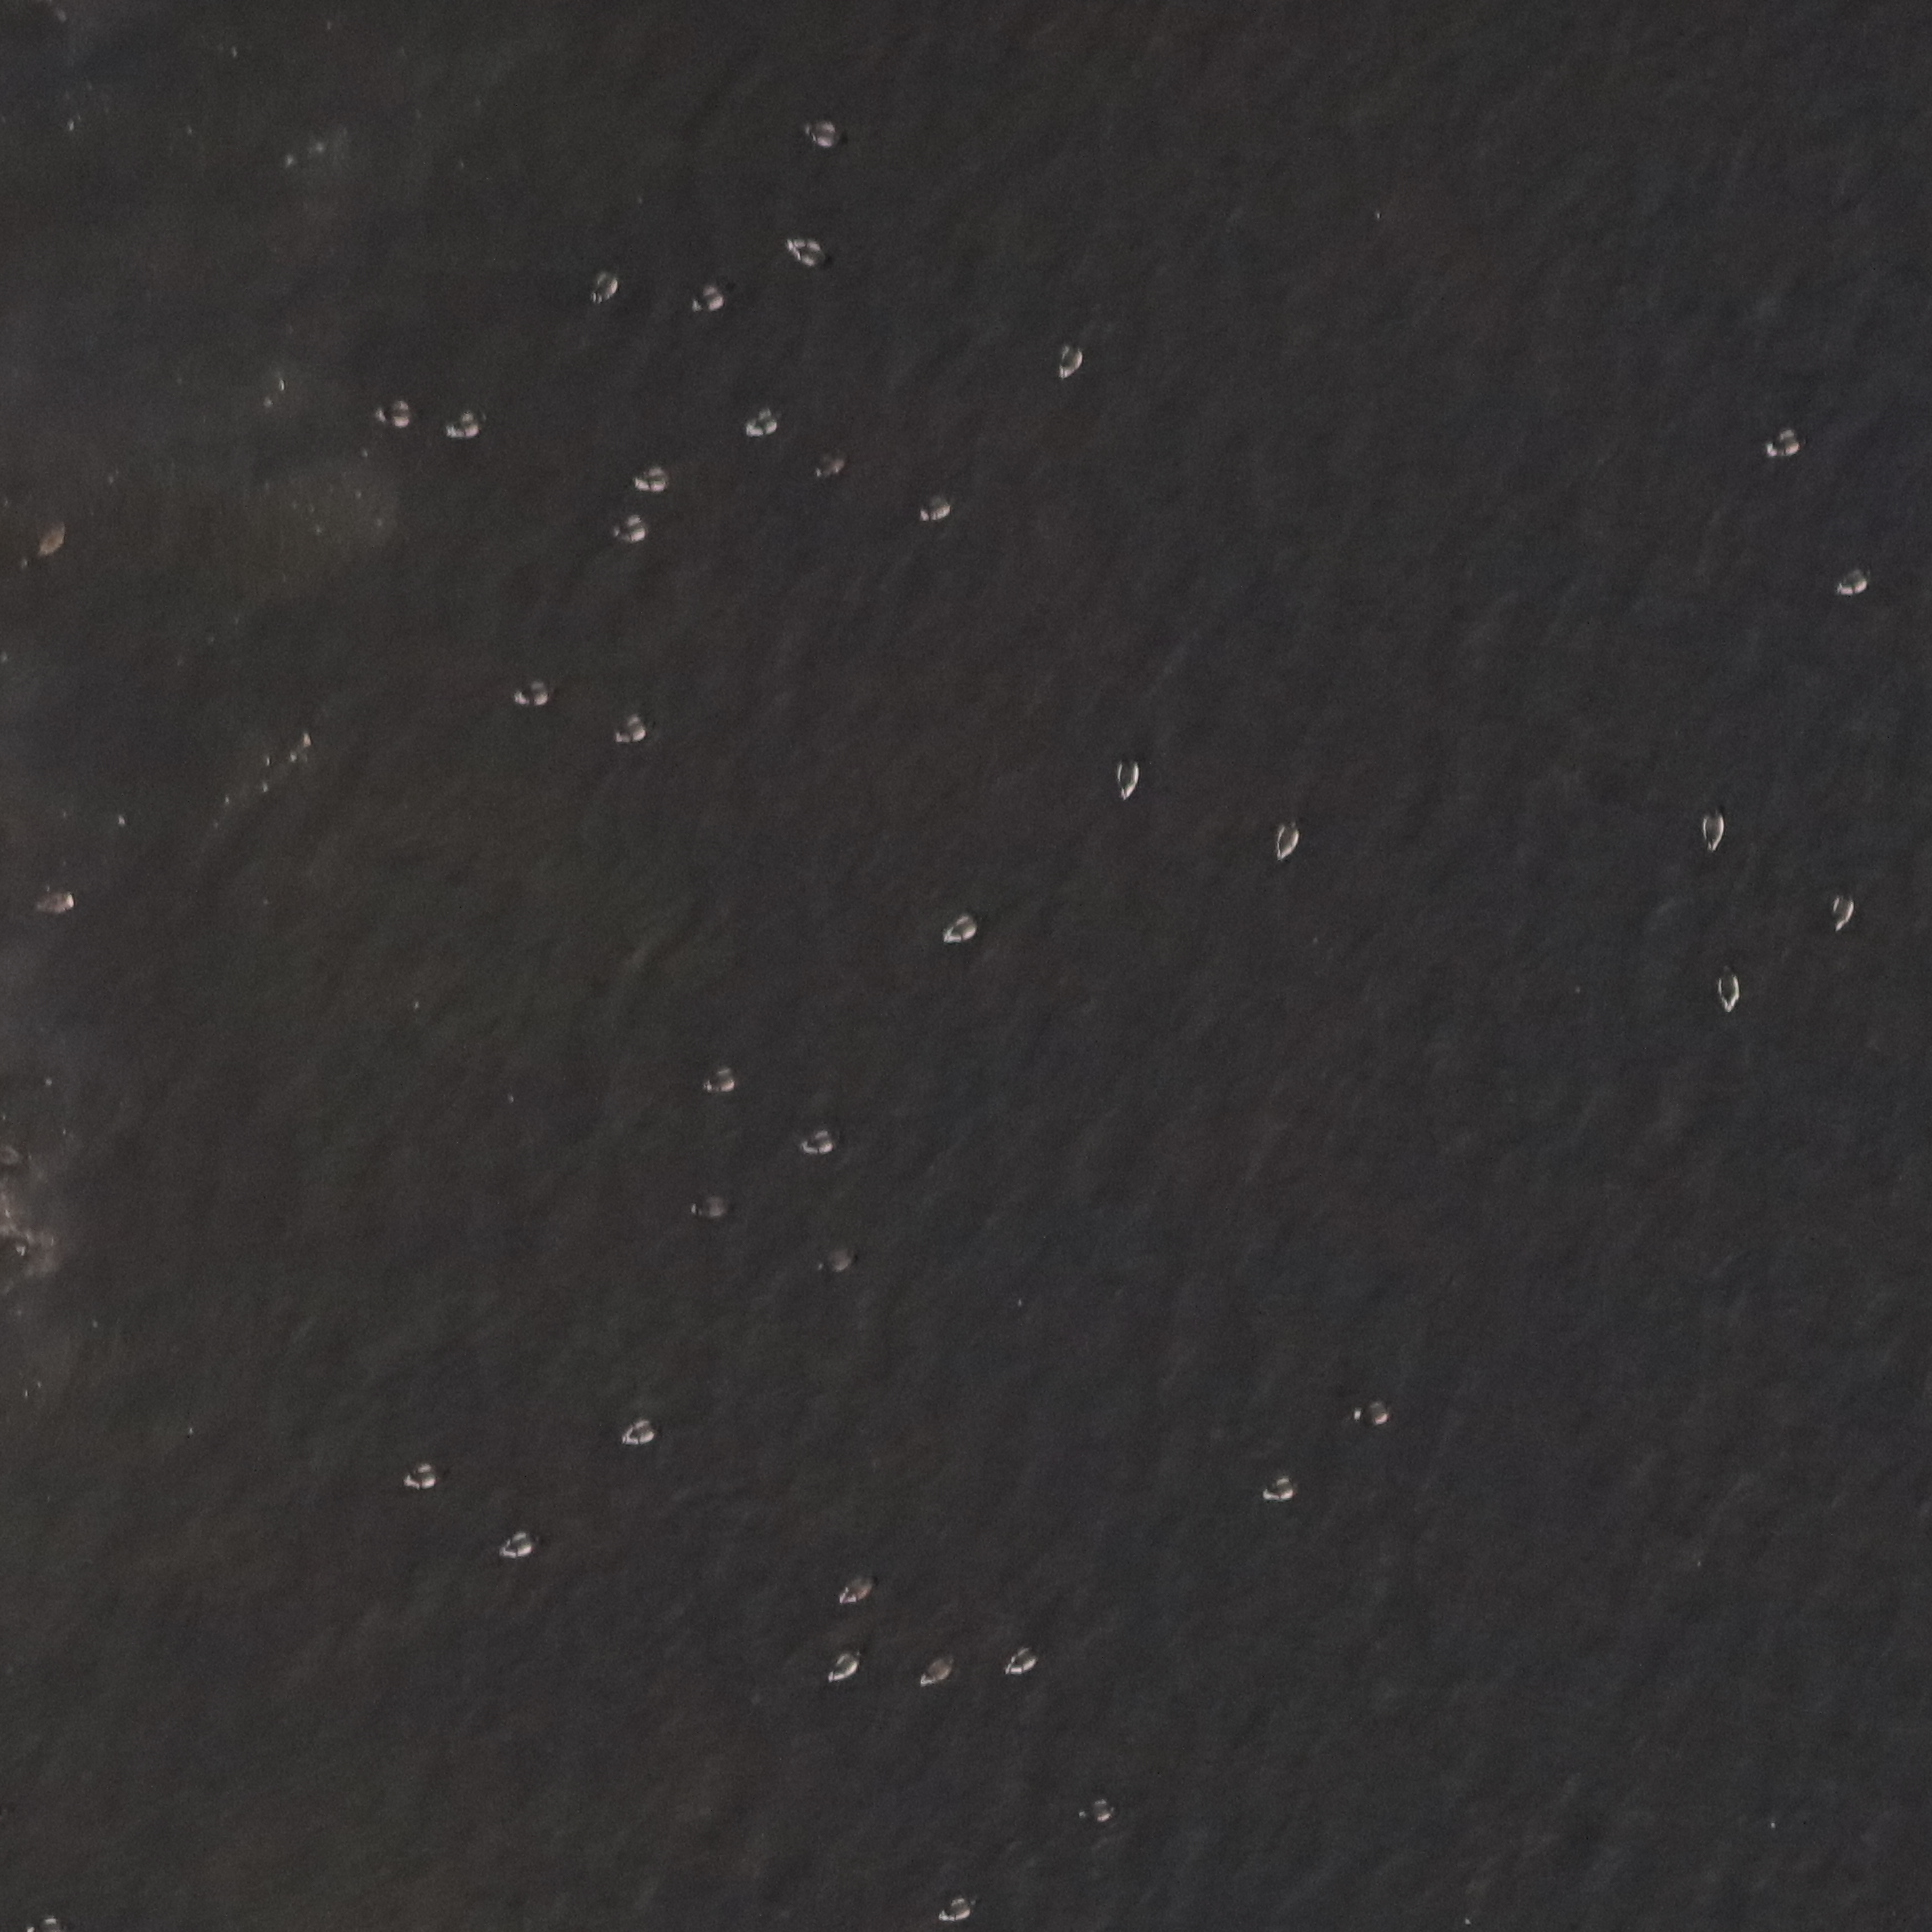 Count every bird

41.